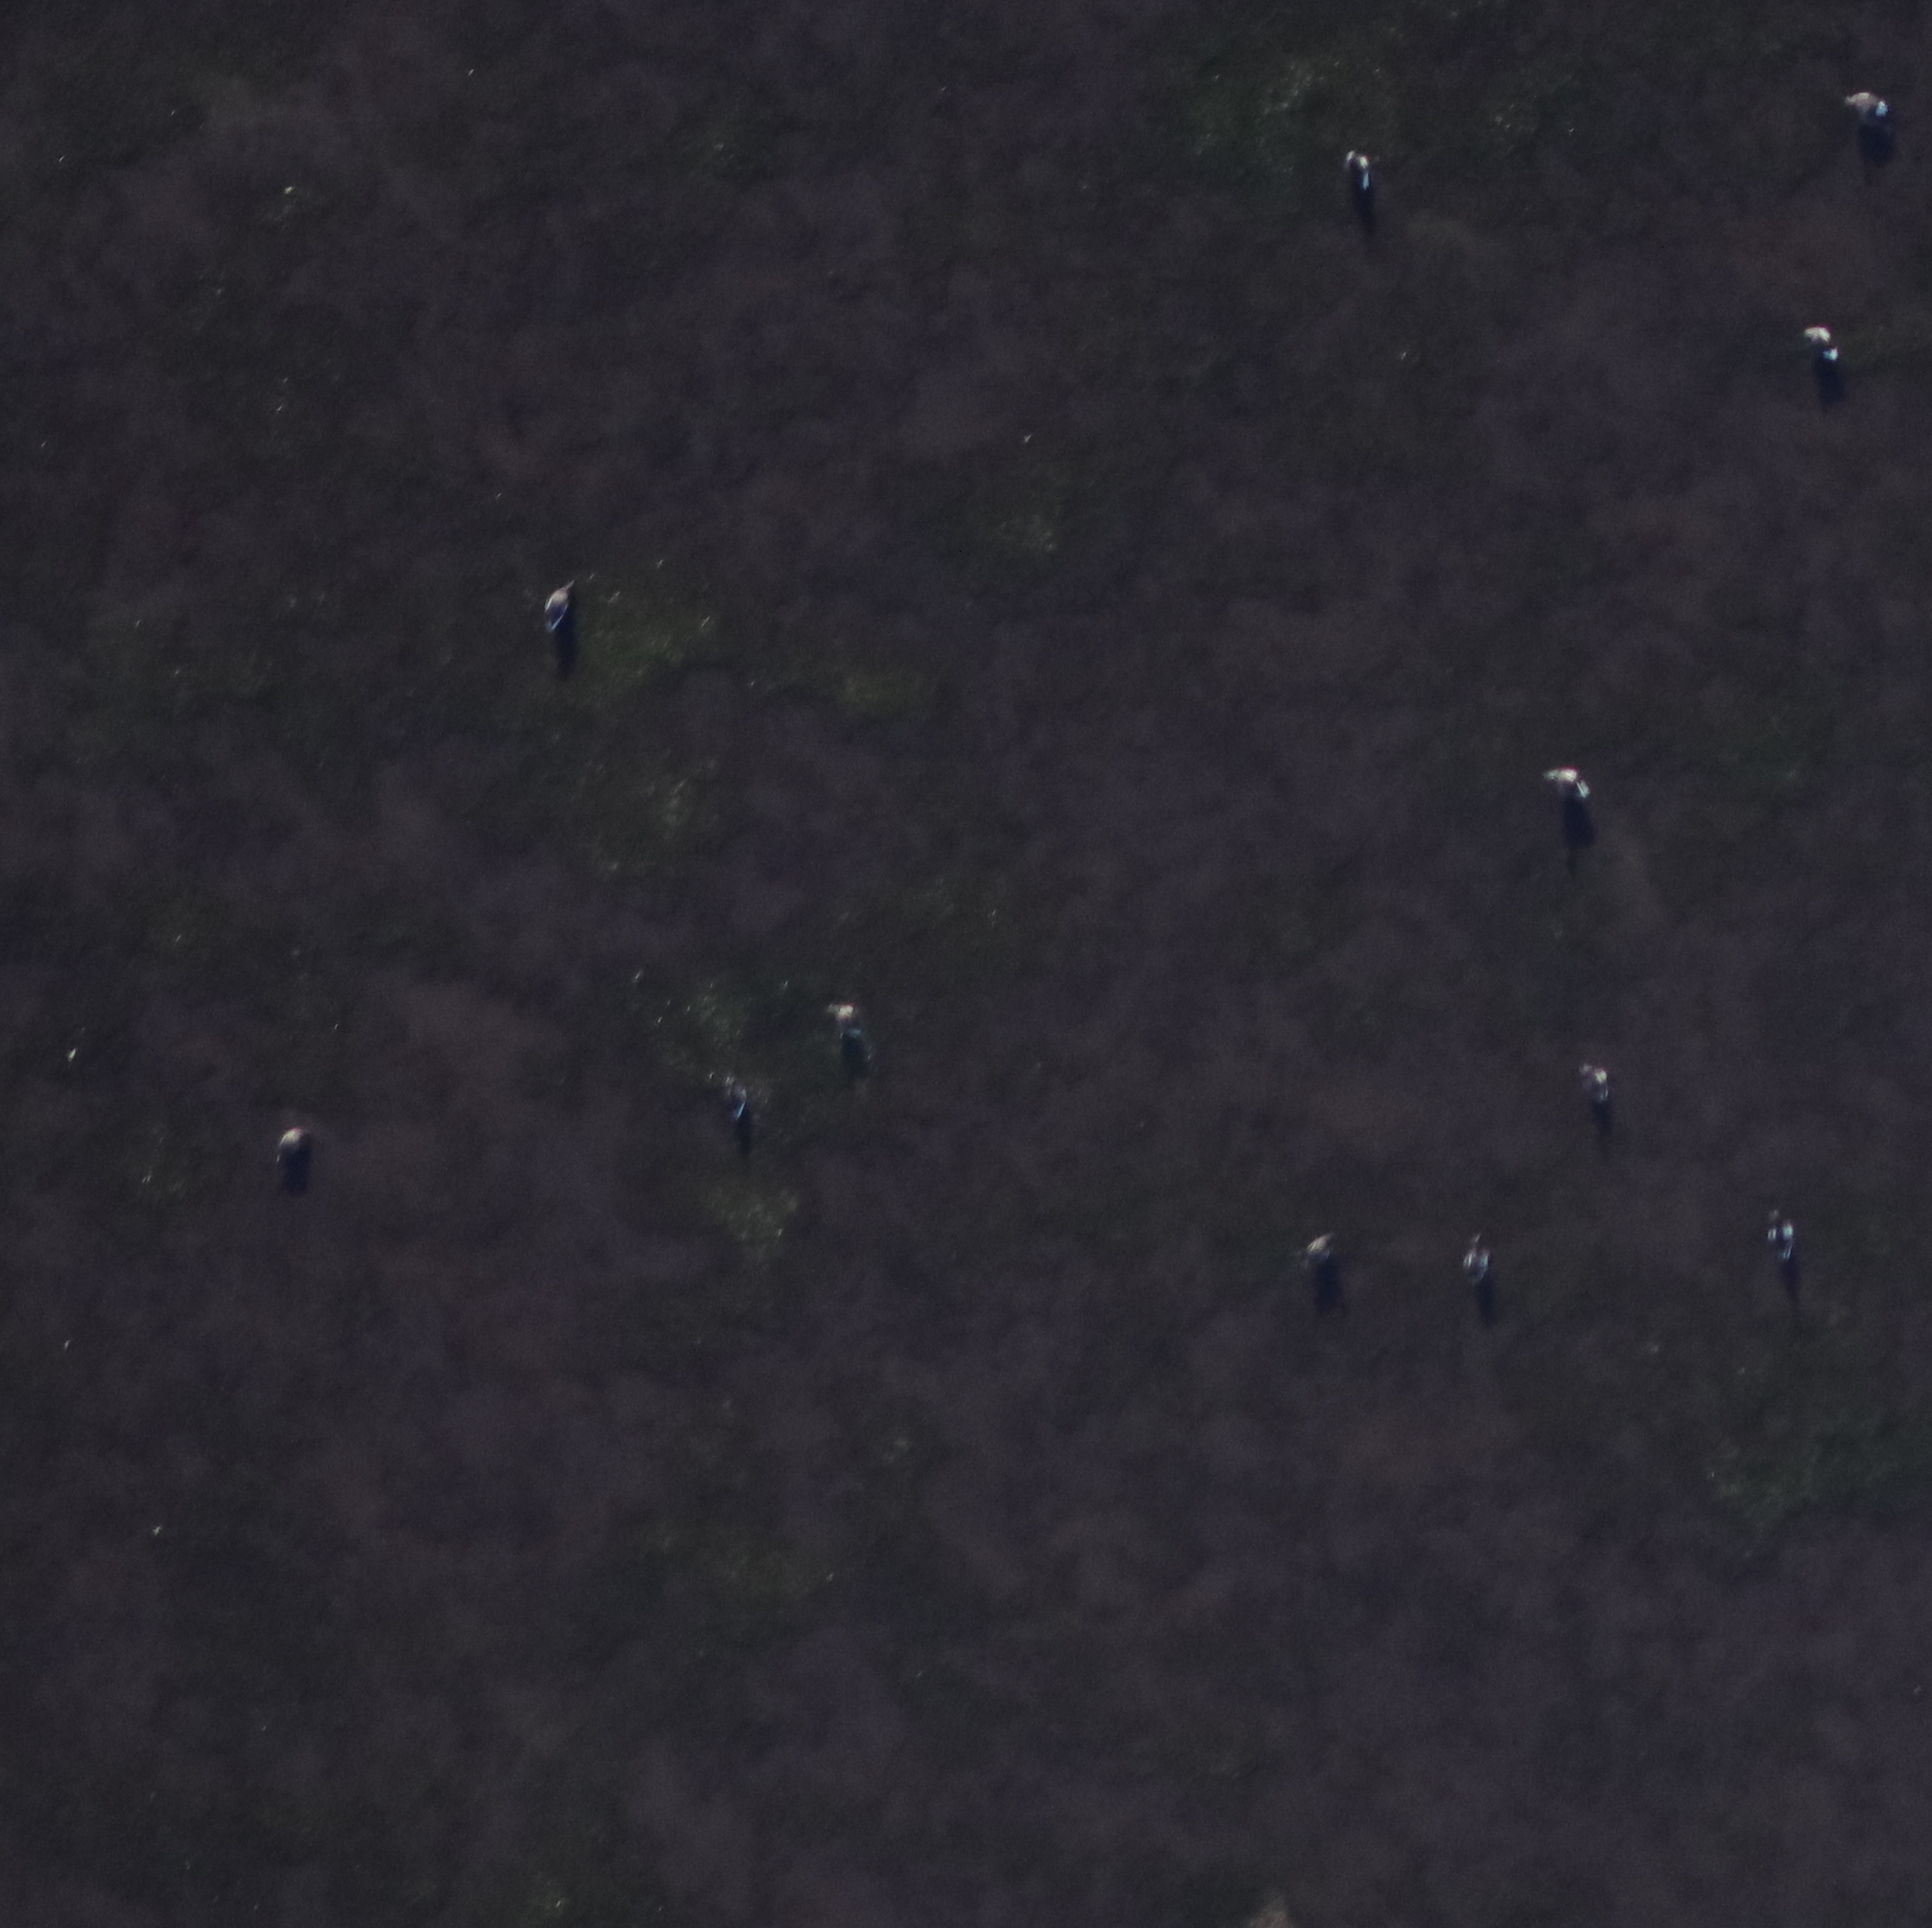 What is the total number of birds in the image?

12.